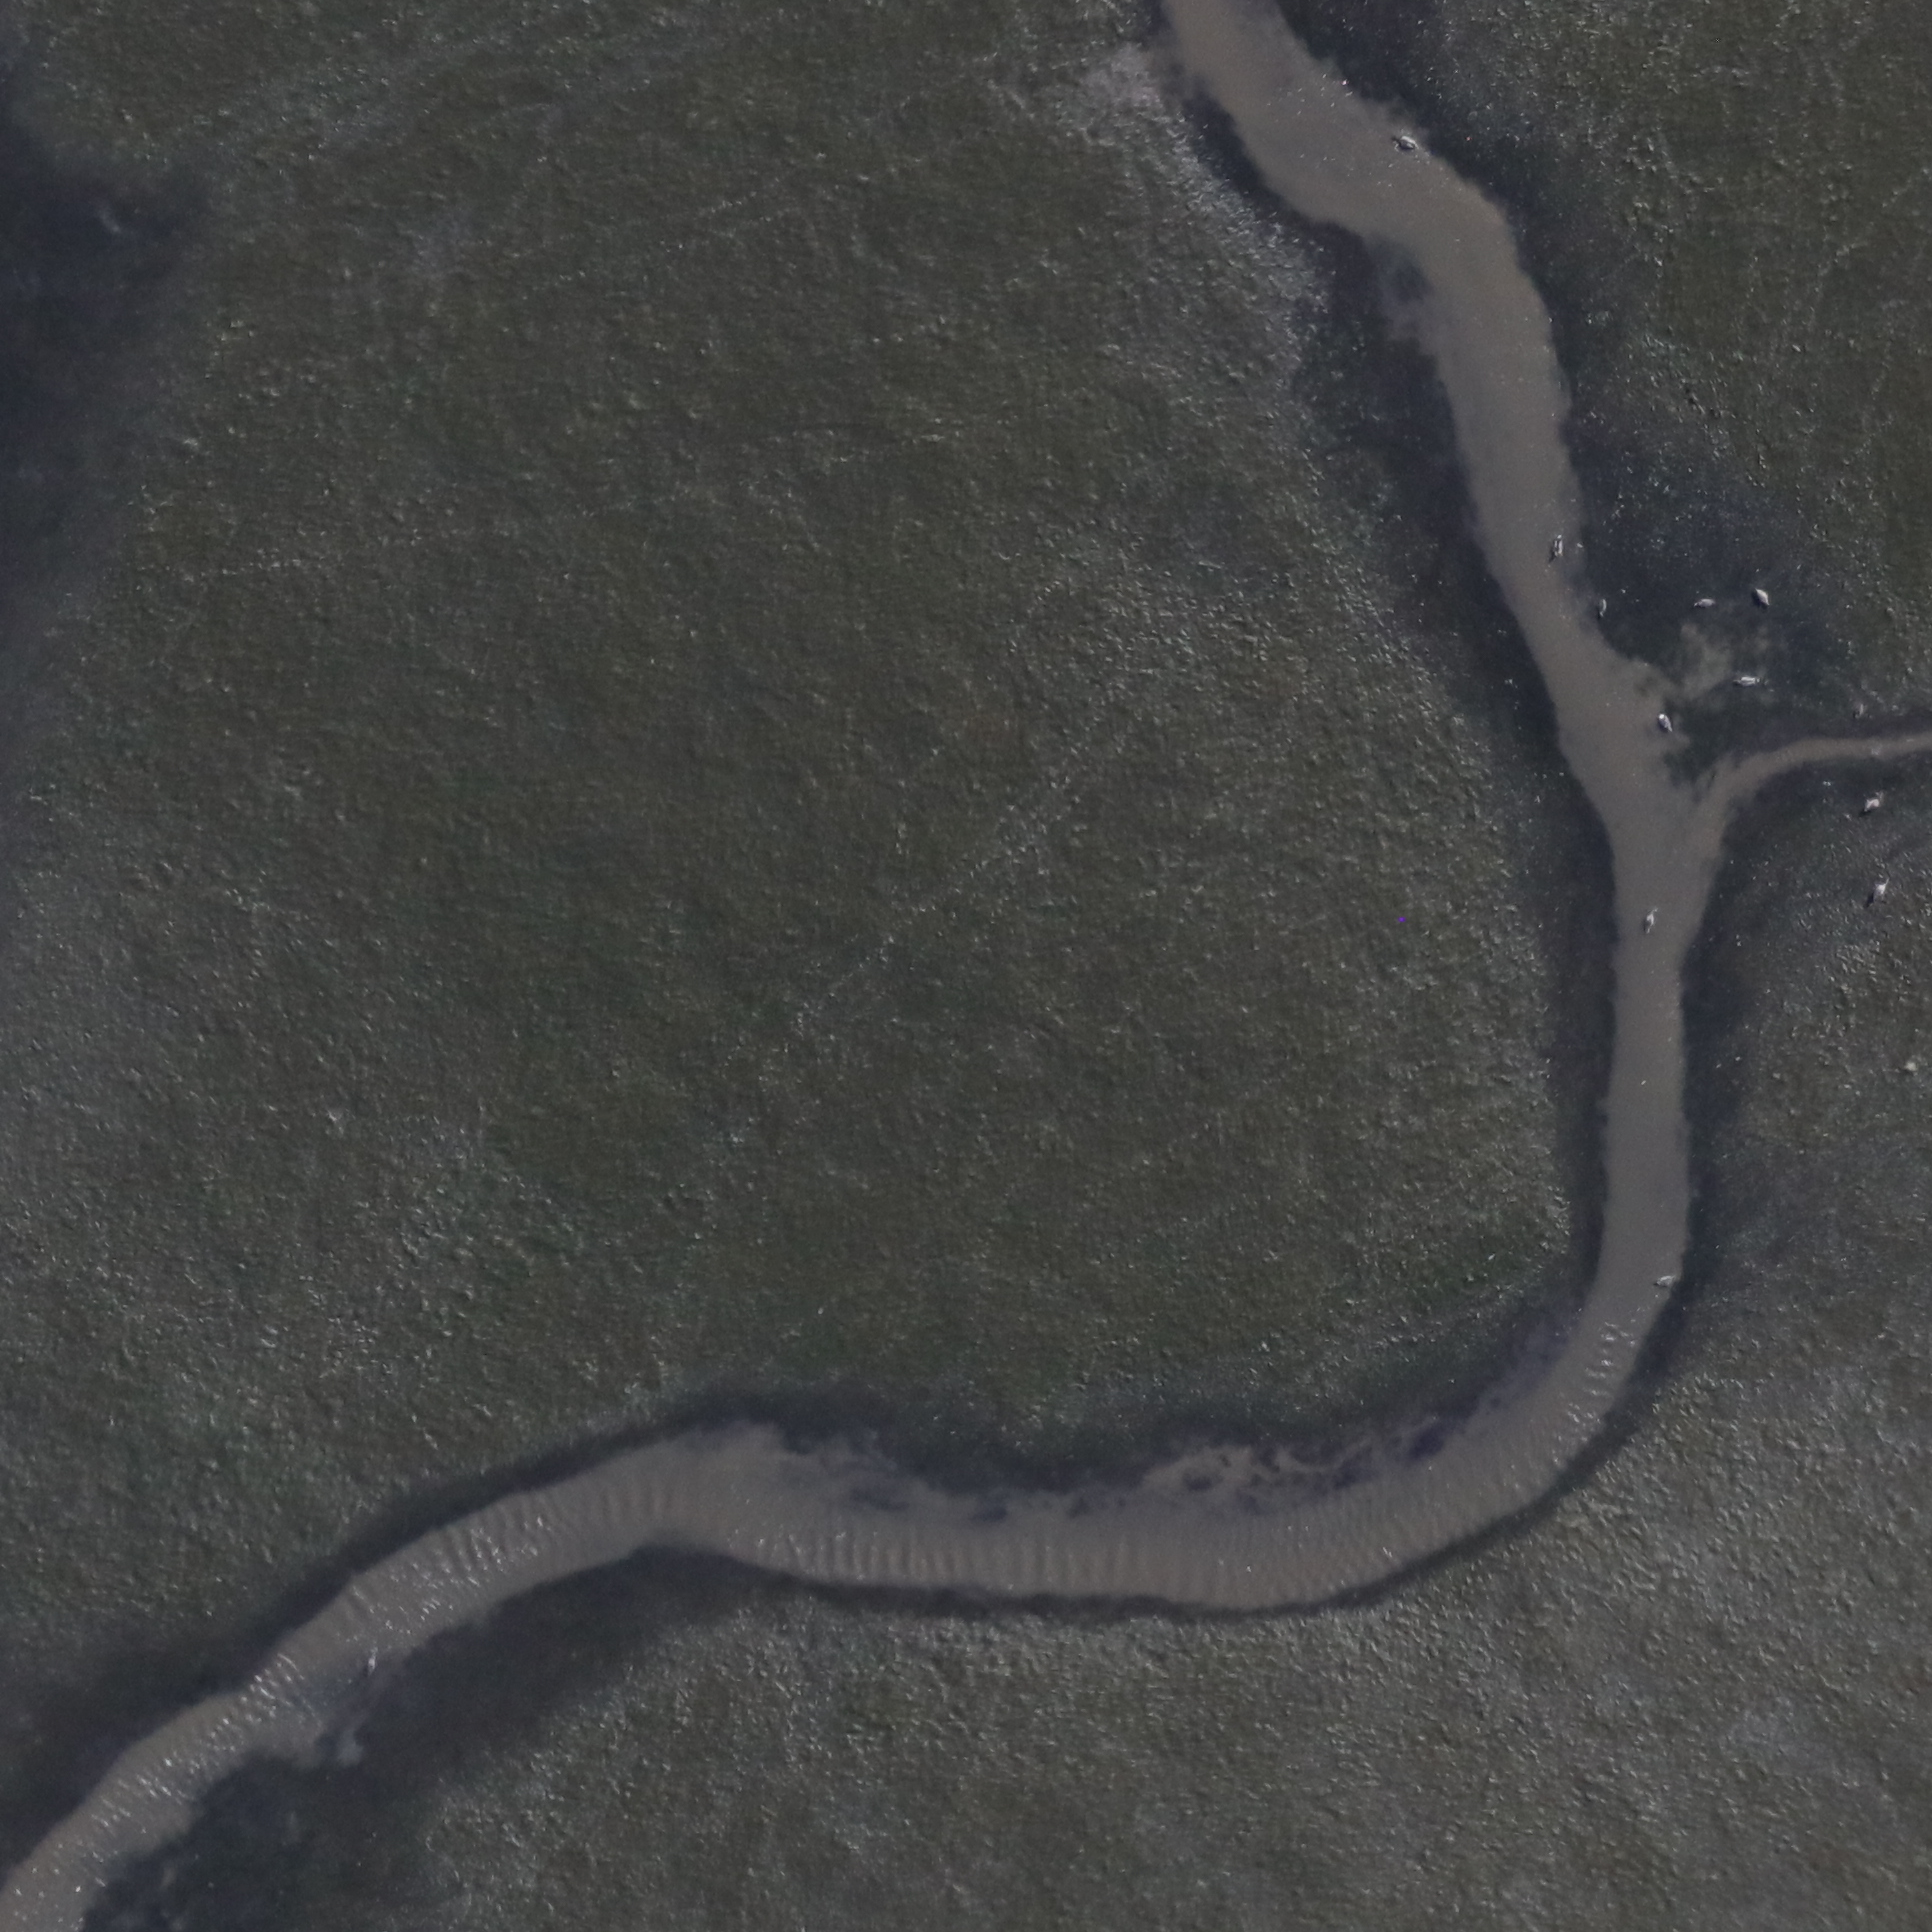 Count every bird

11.